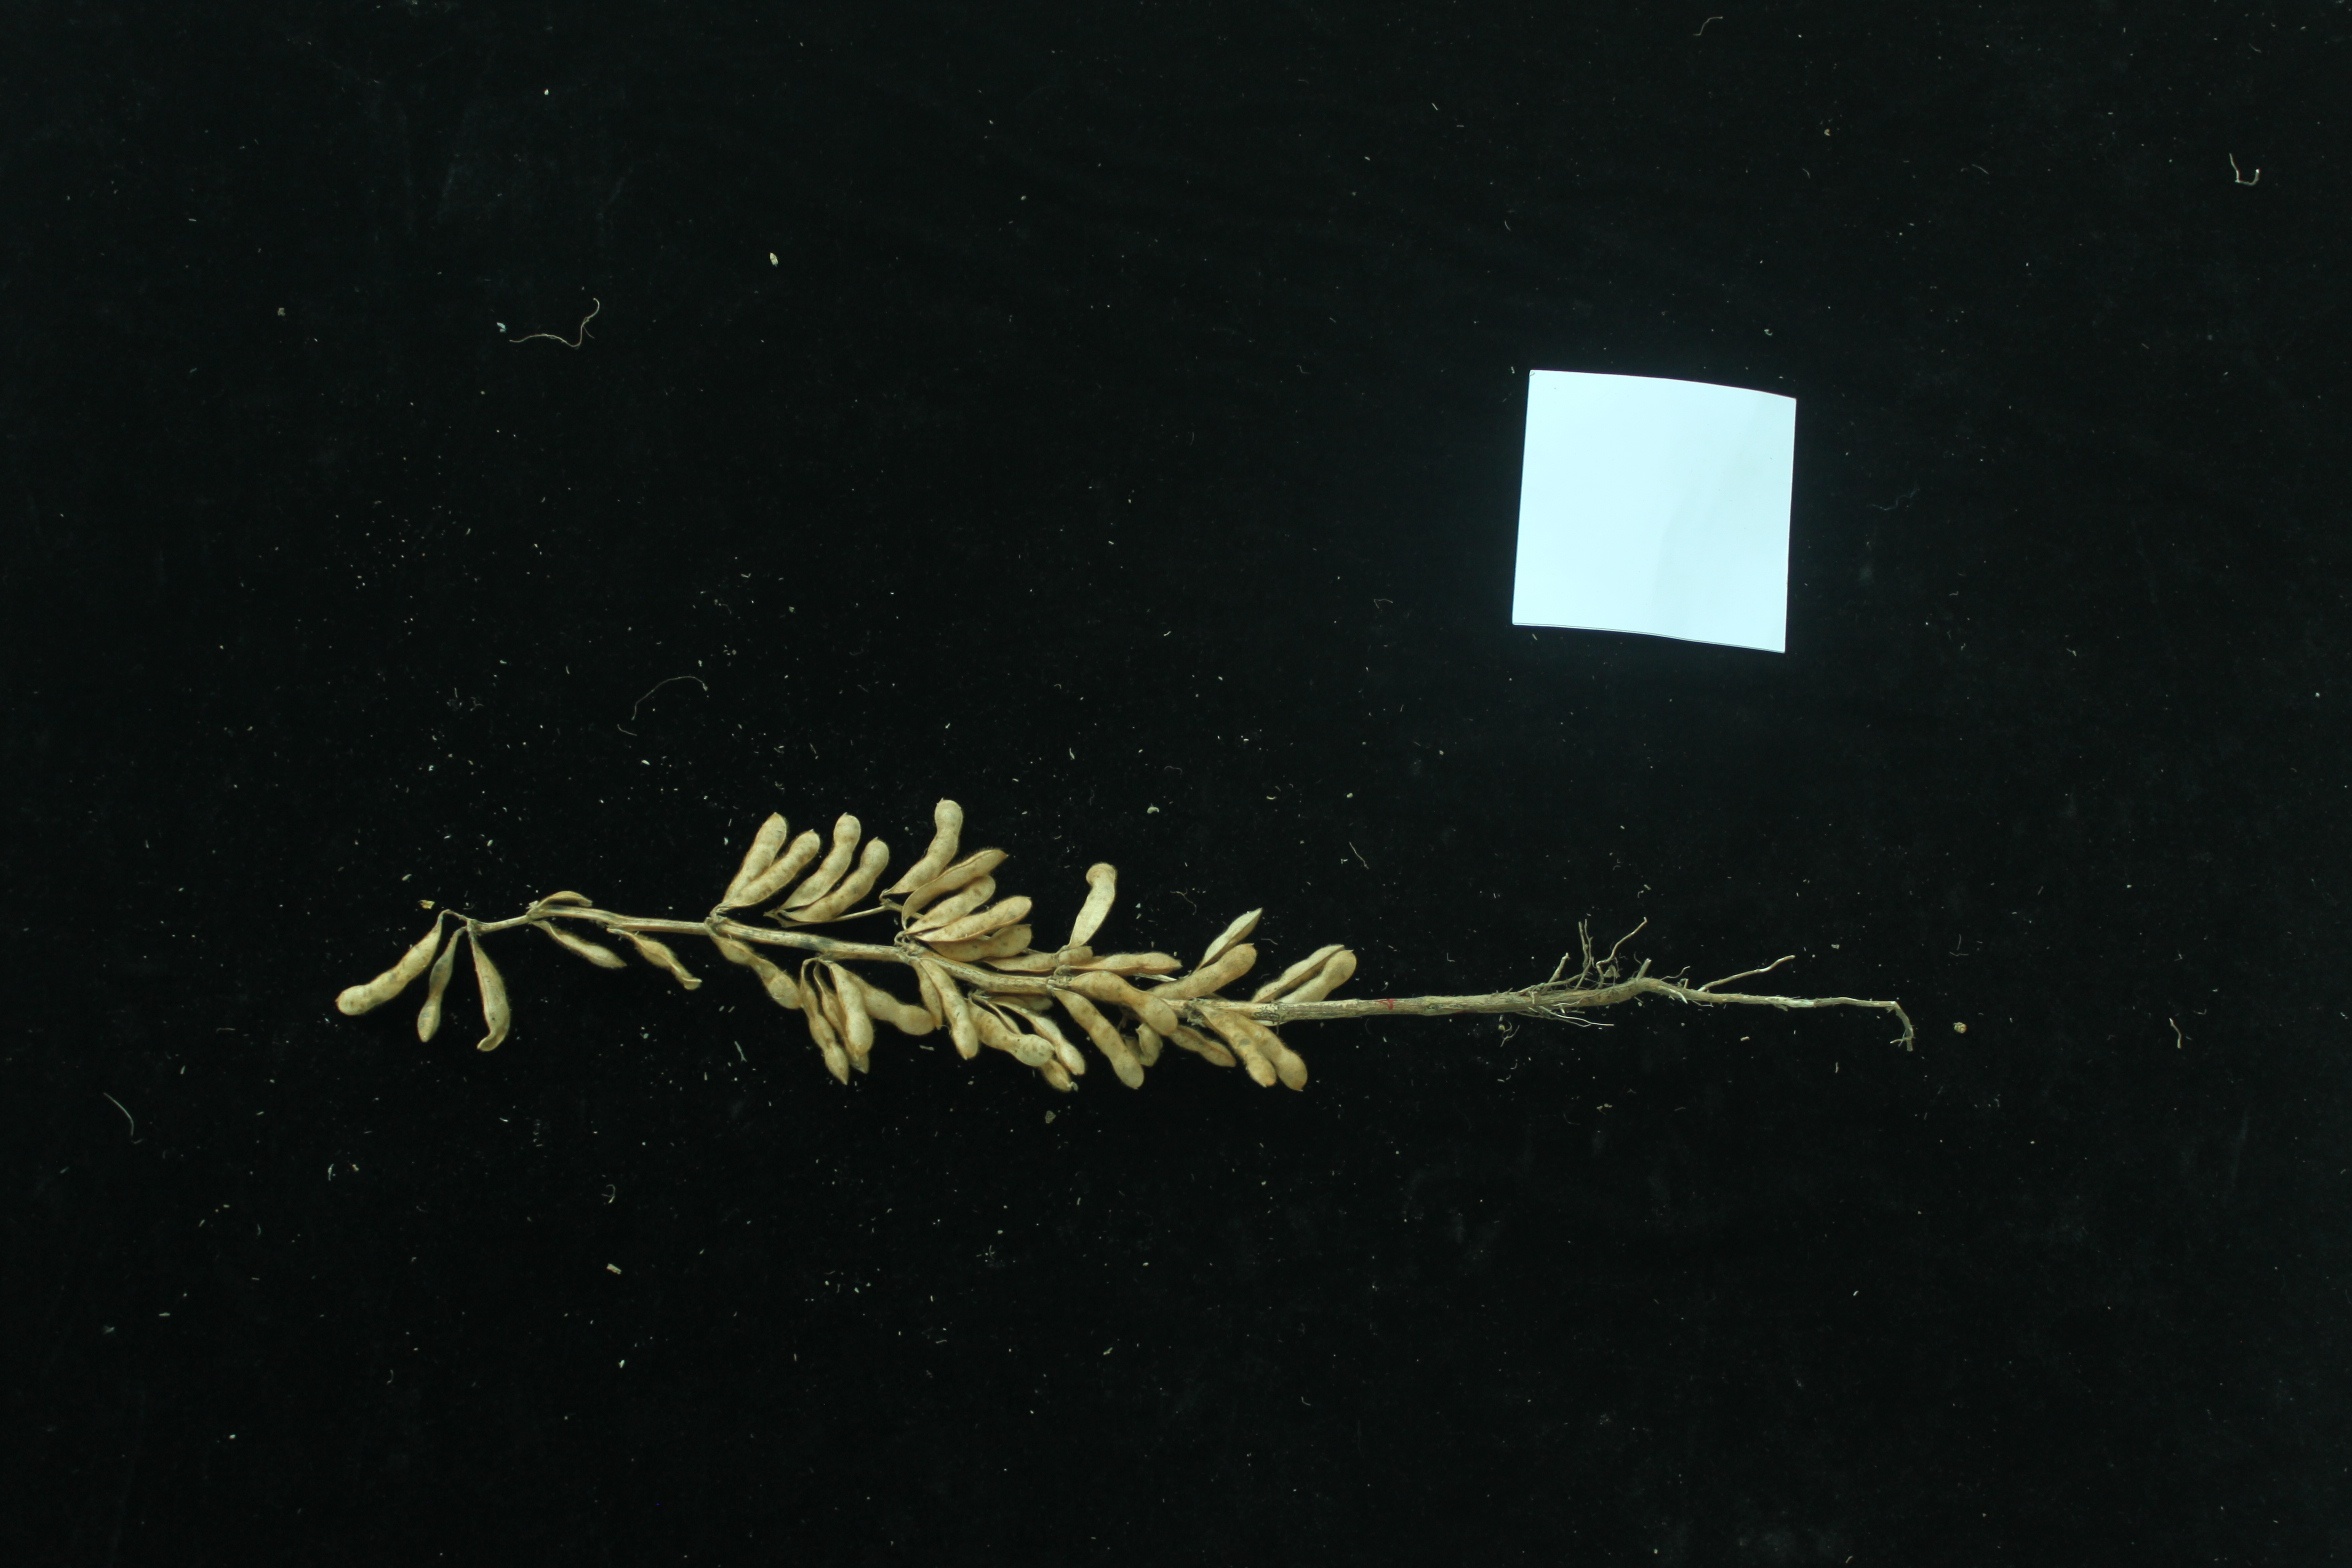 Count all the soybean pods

37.